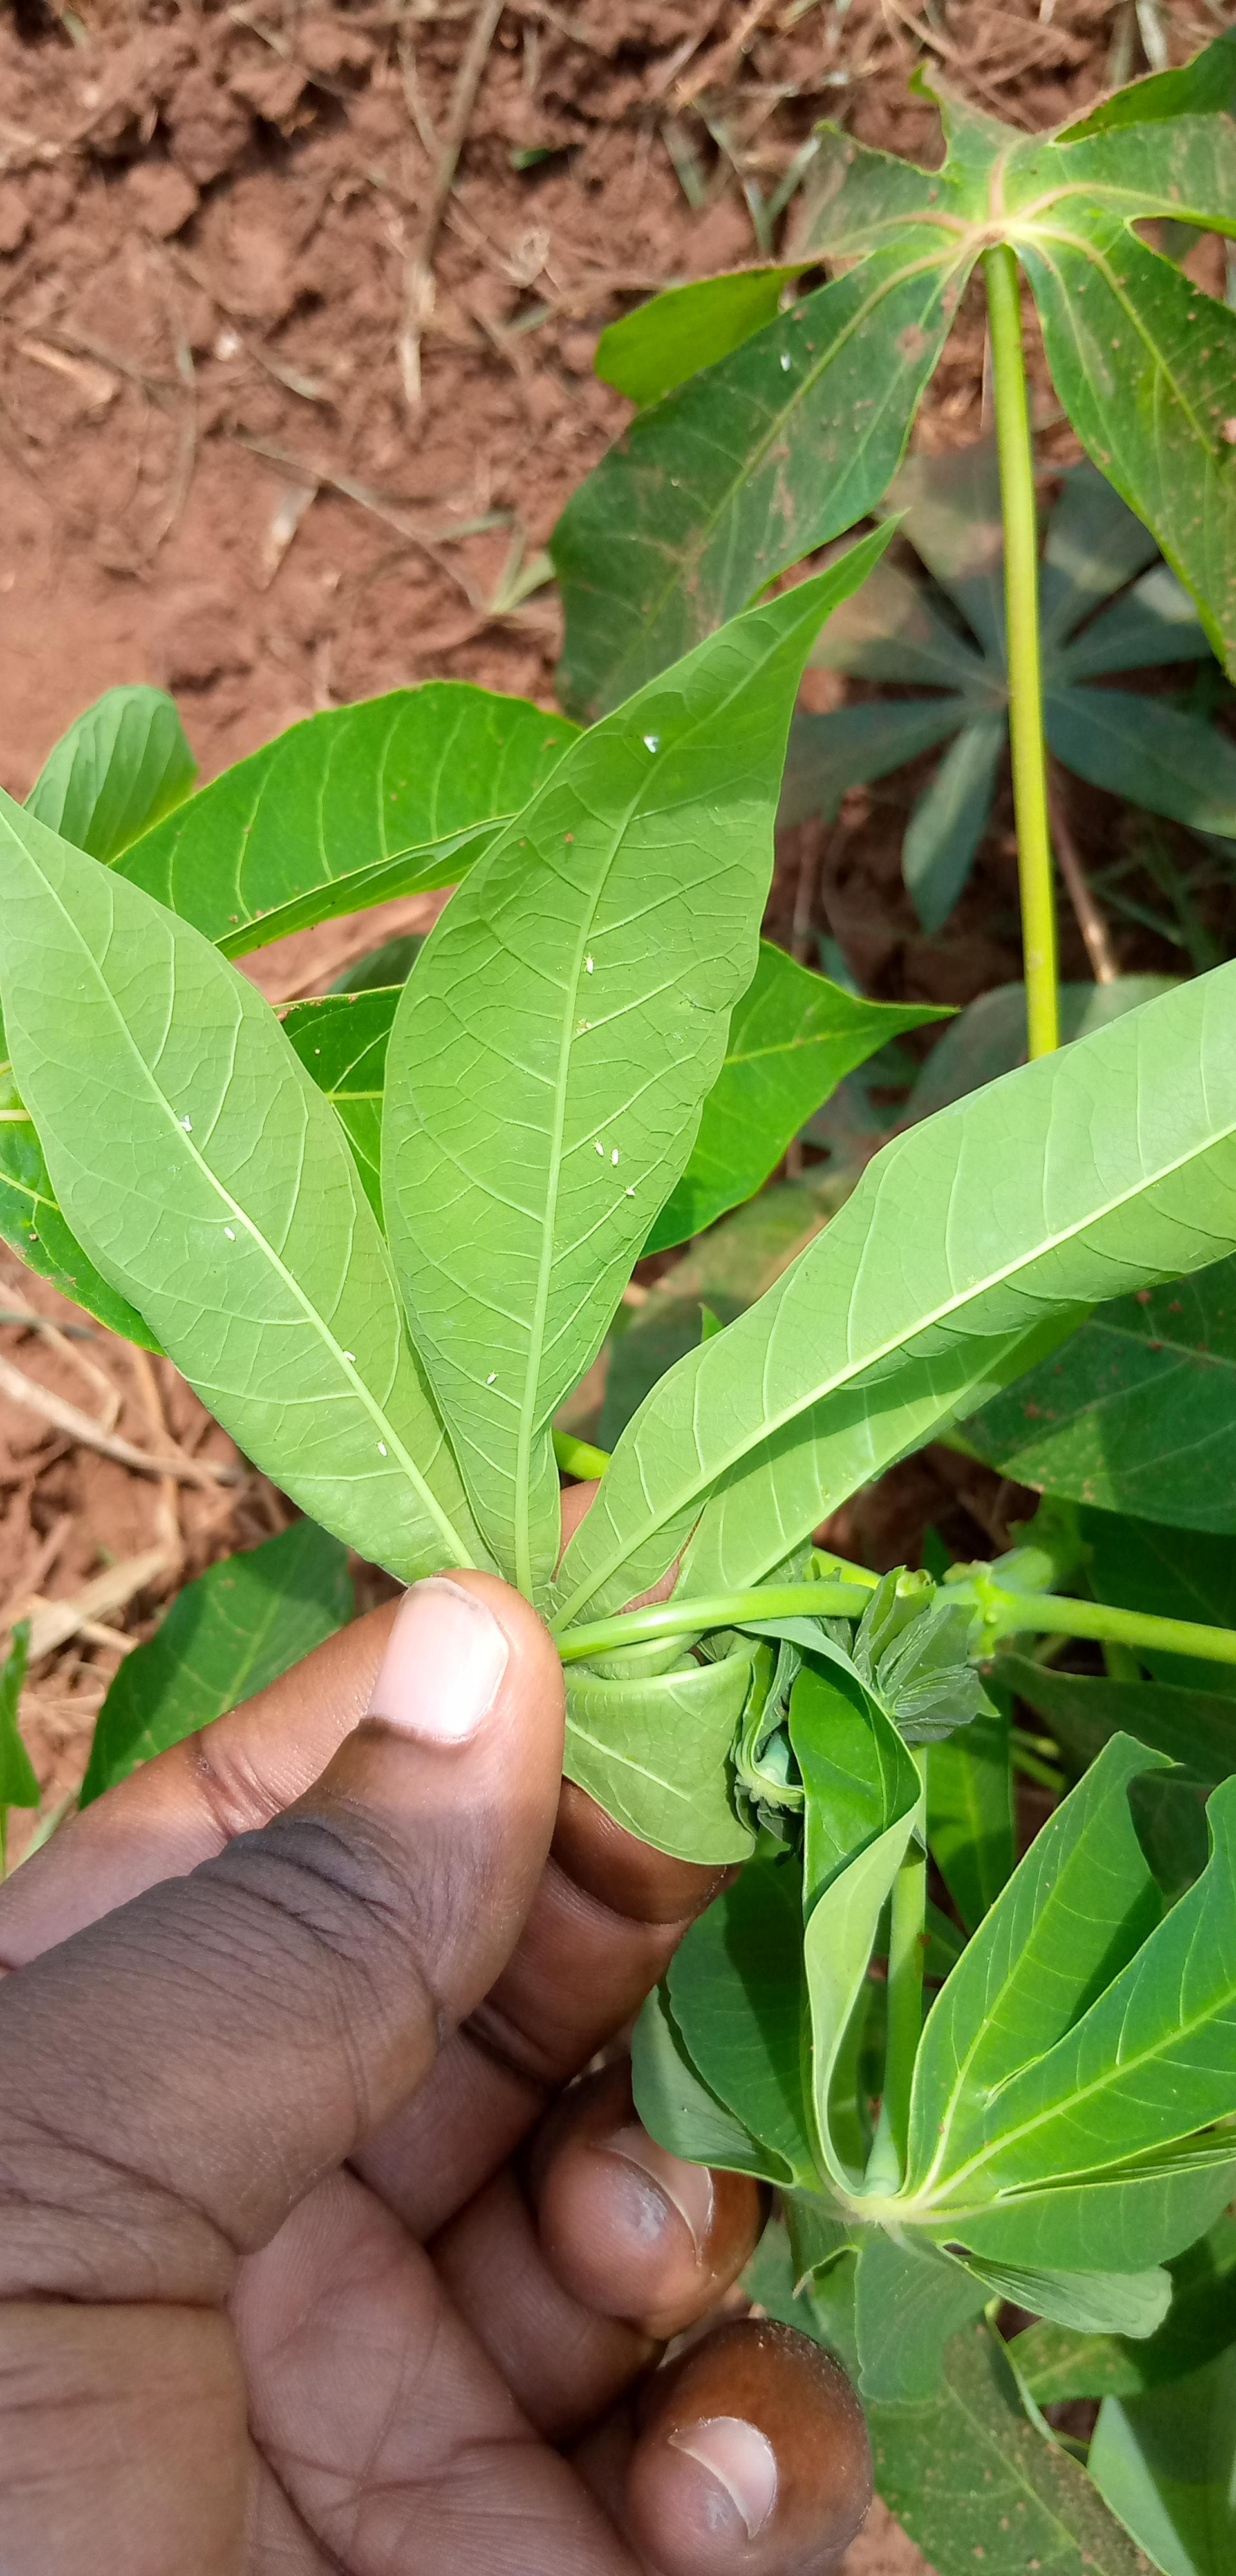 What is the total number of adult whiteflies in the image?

9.